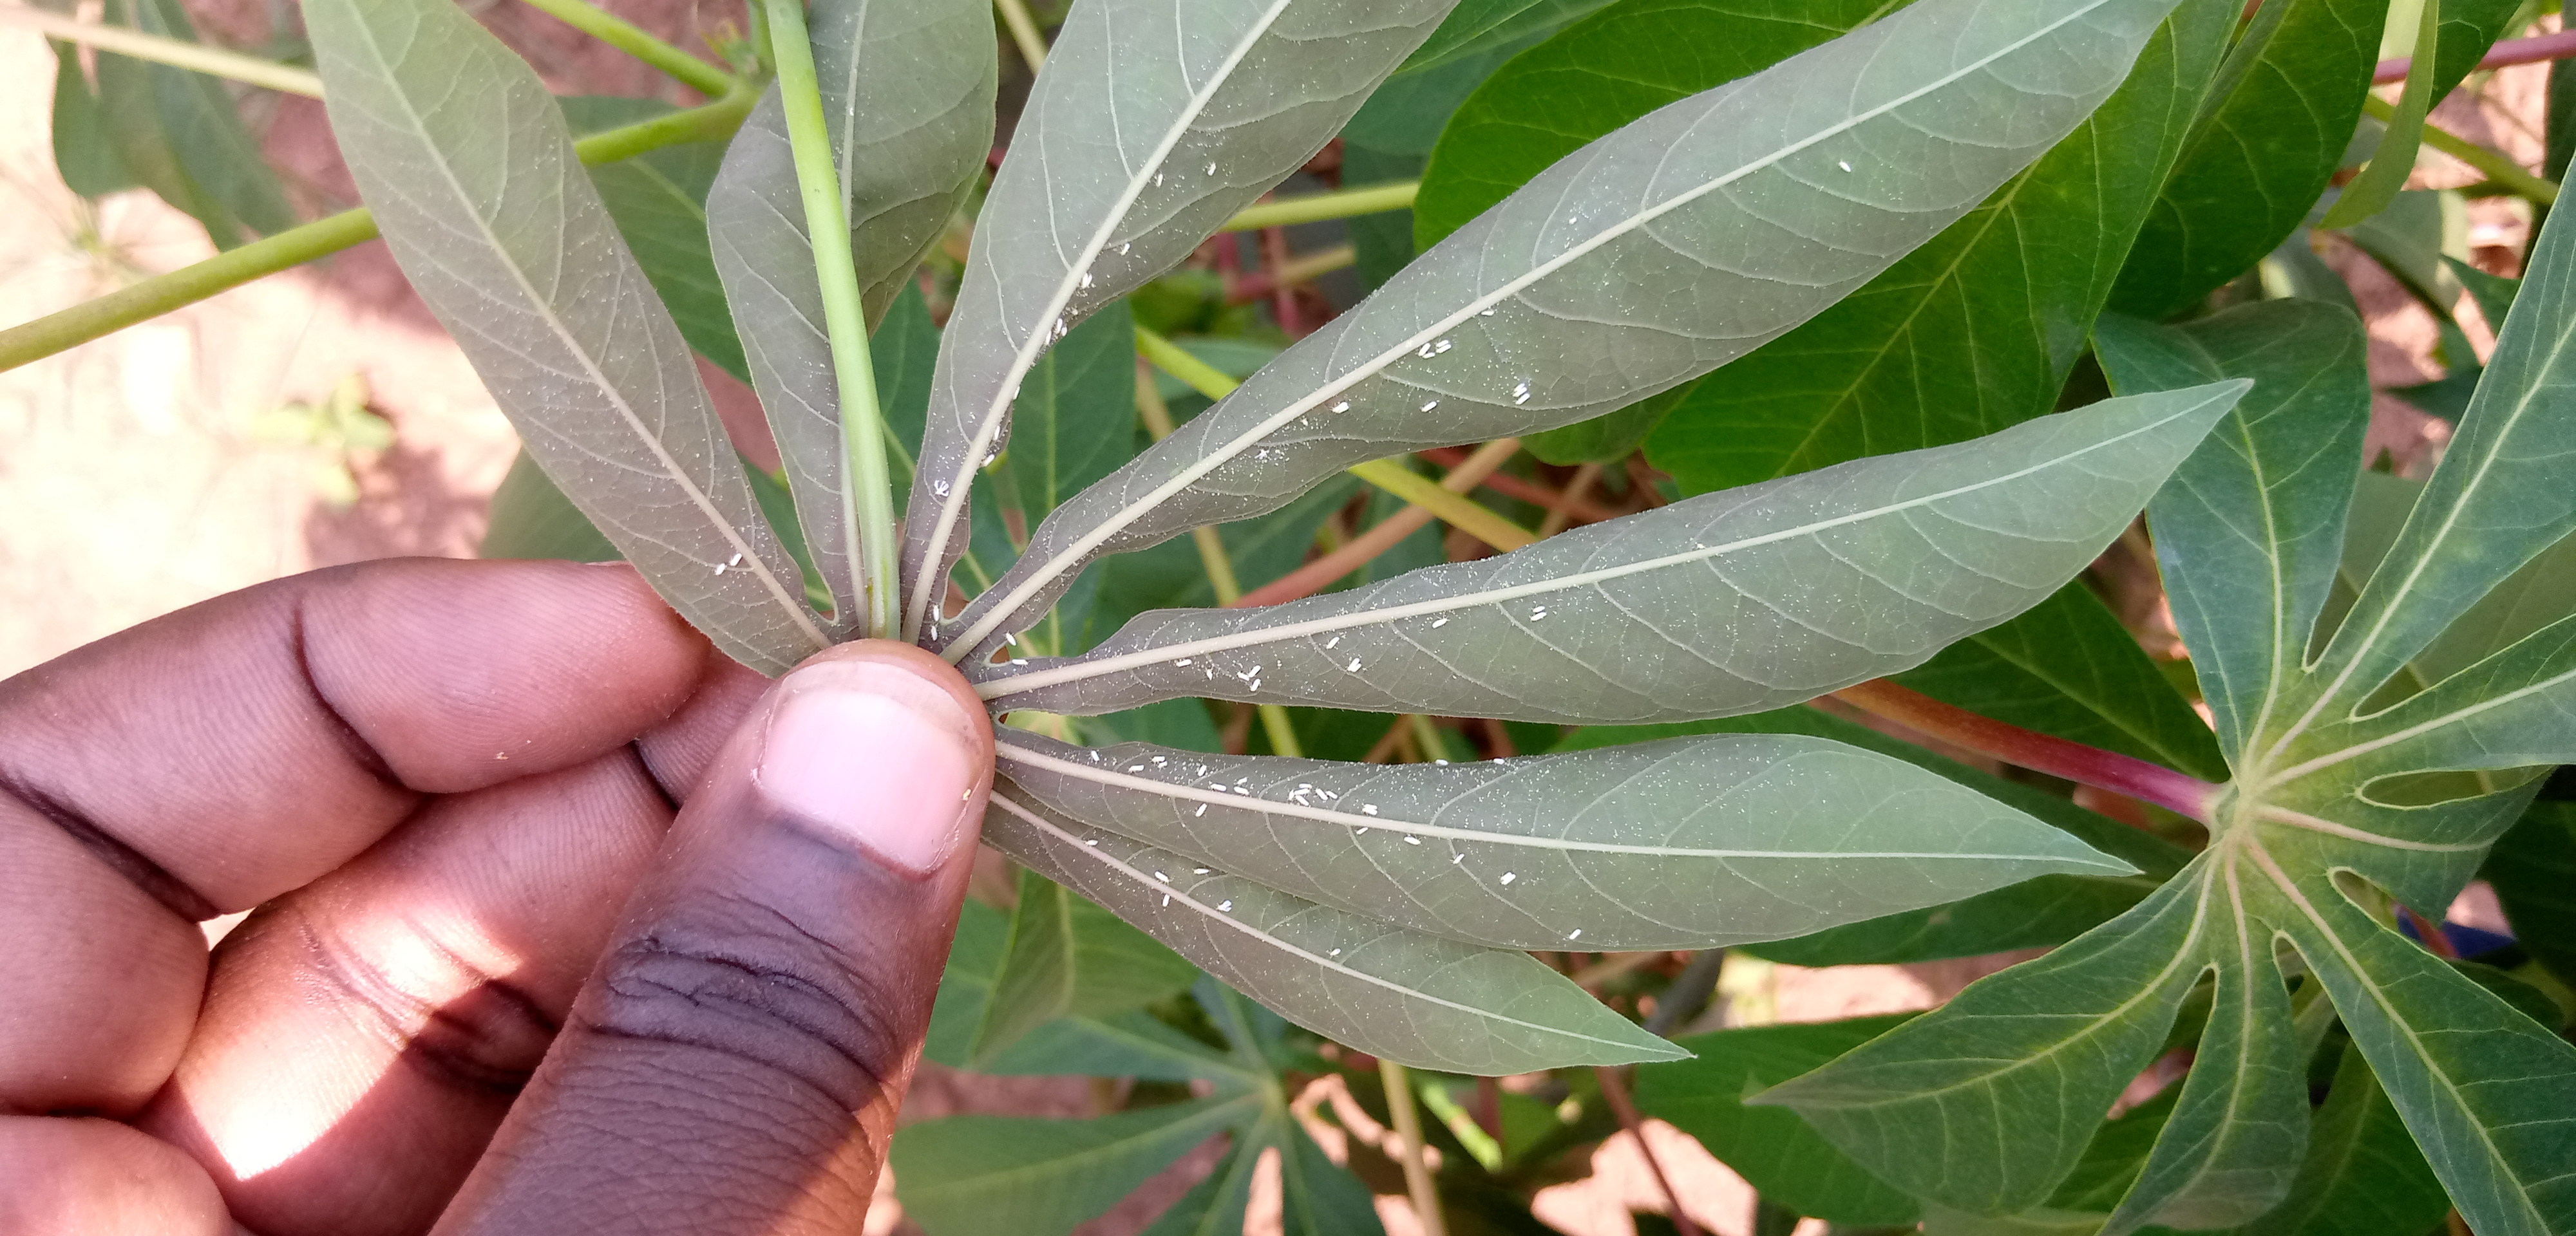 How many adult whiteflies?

72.